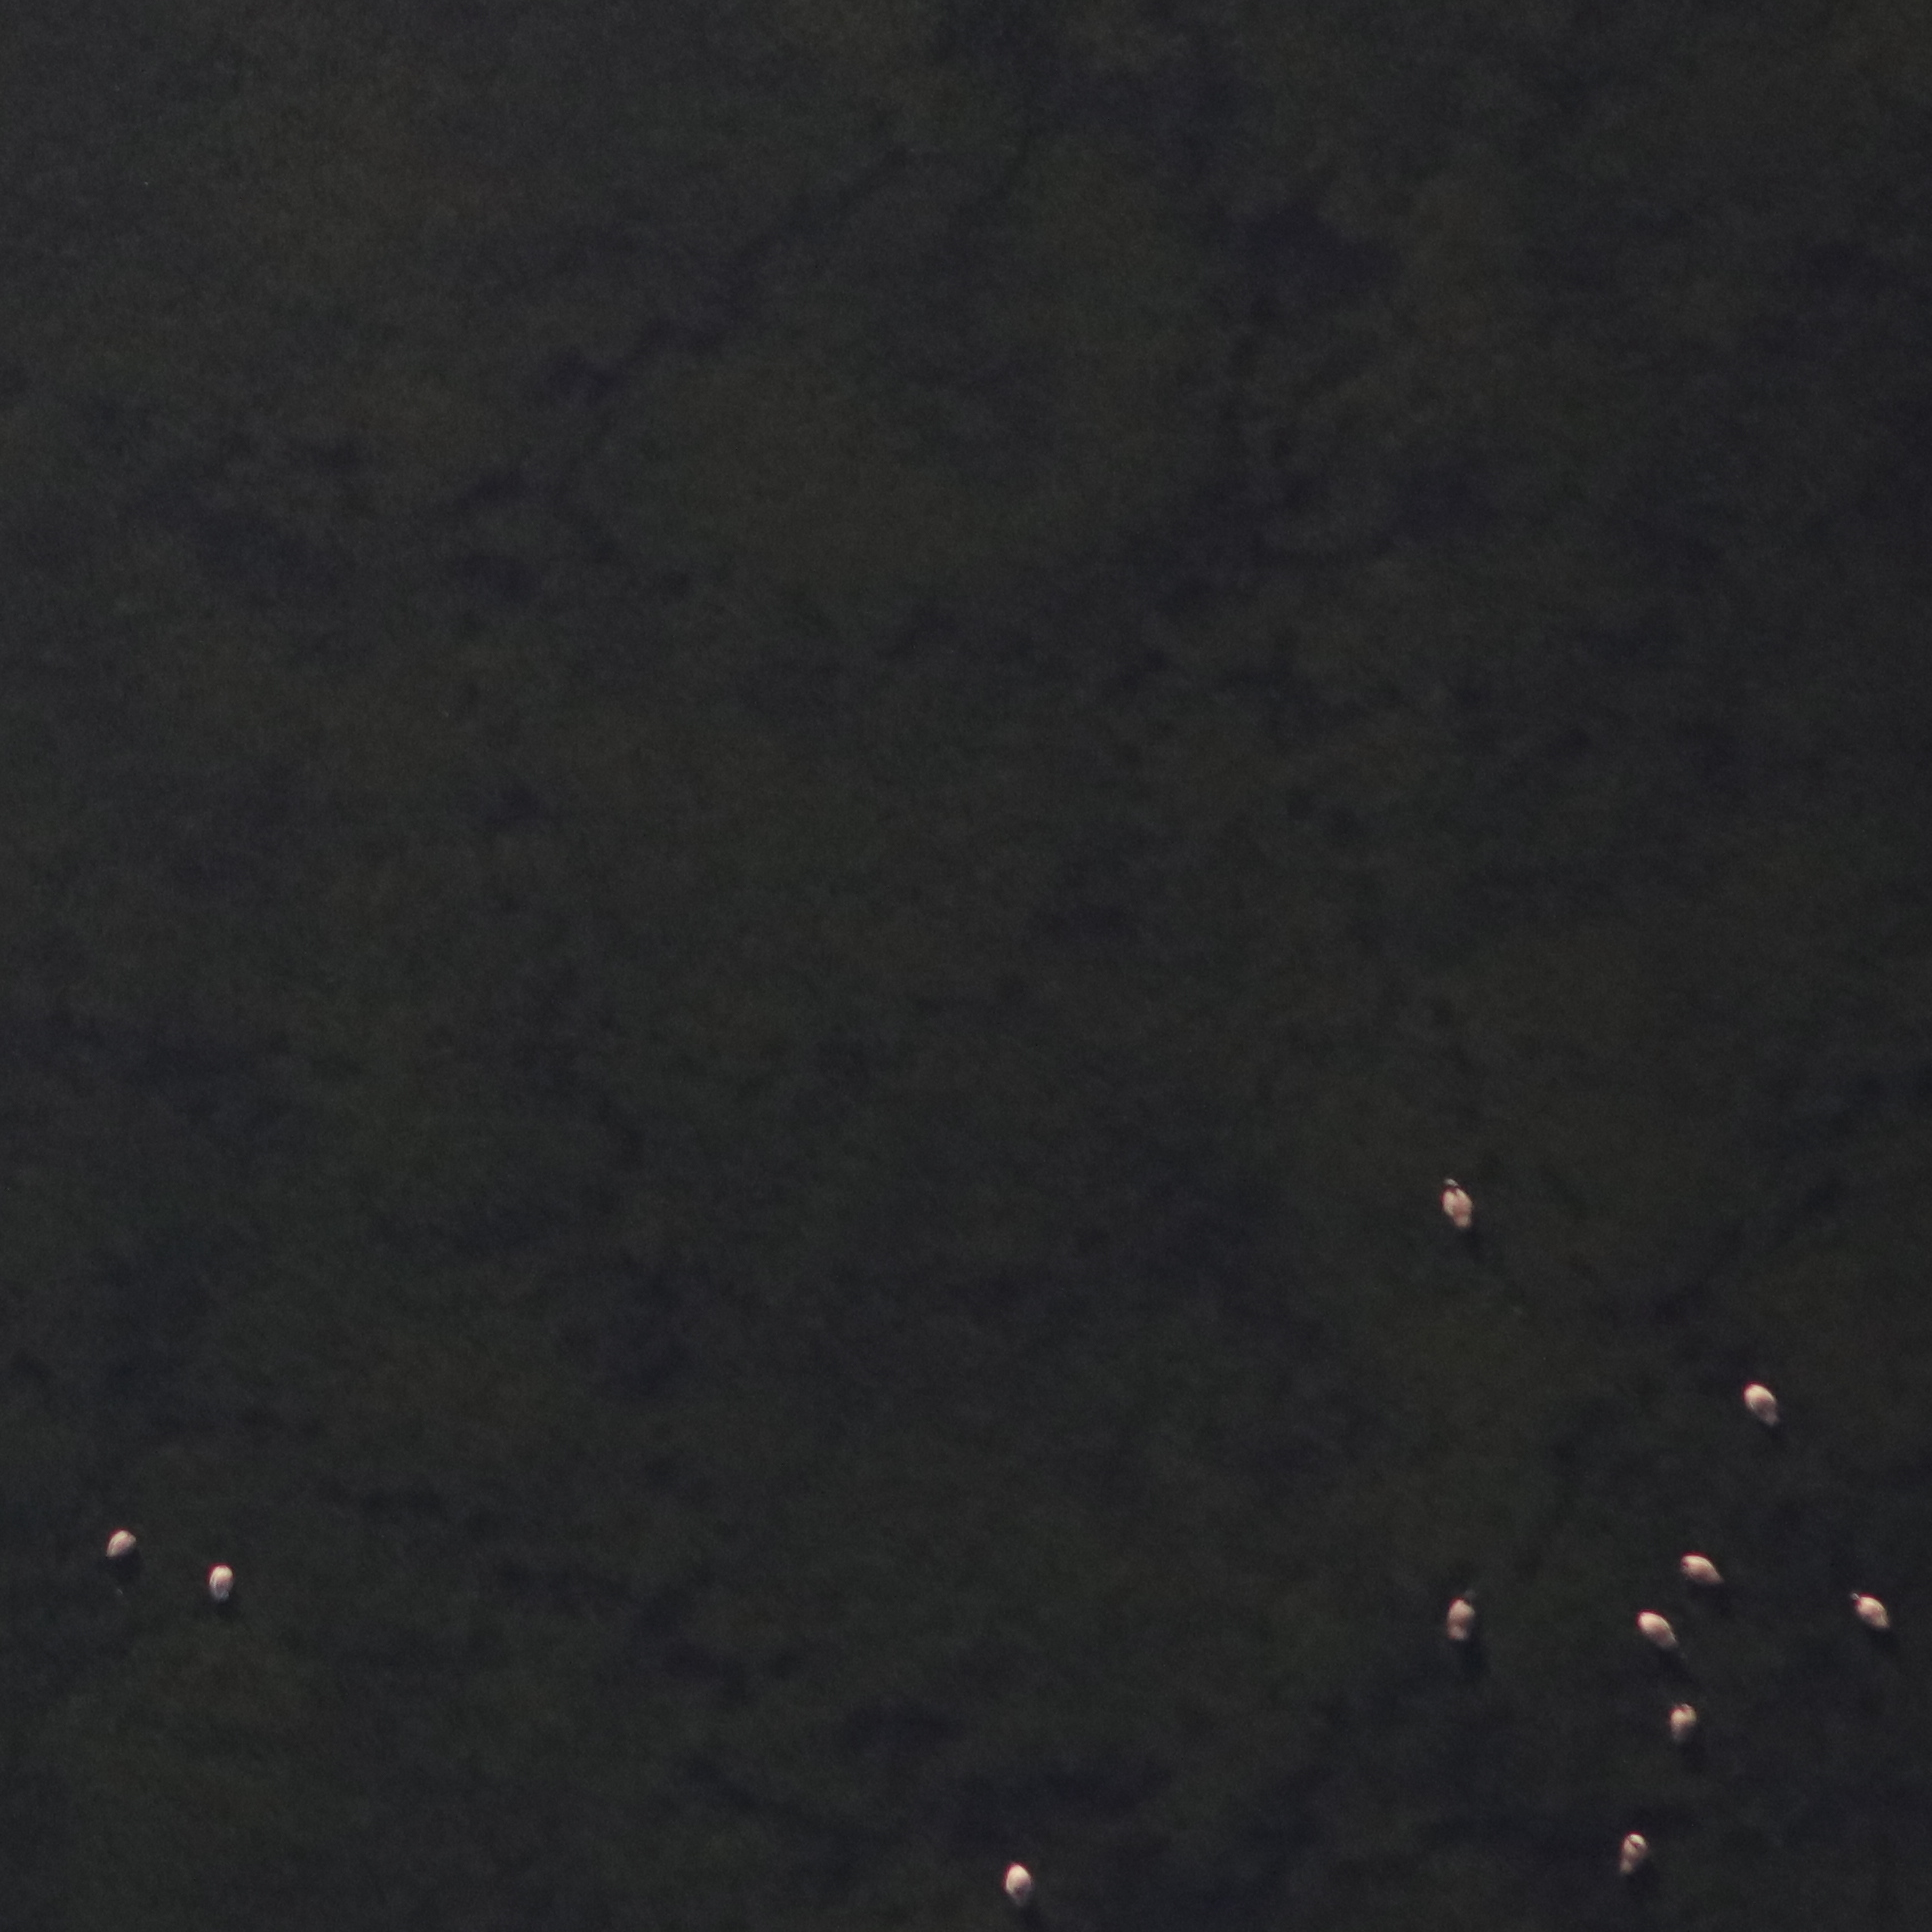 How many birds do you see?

11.